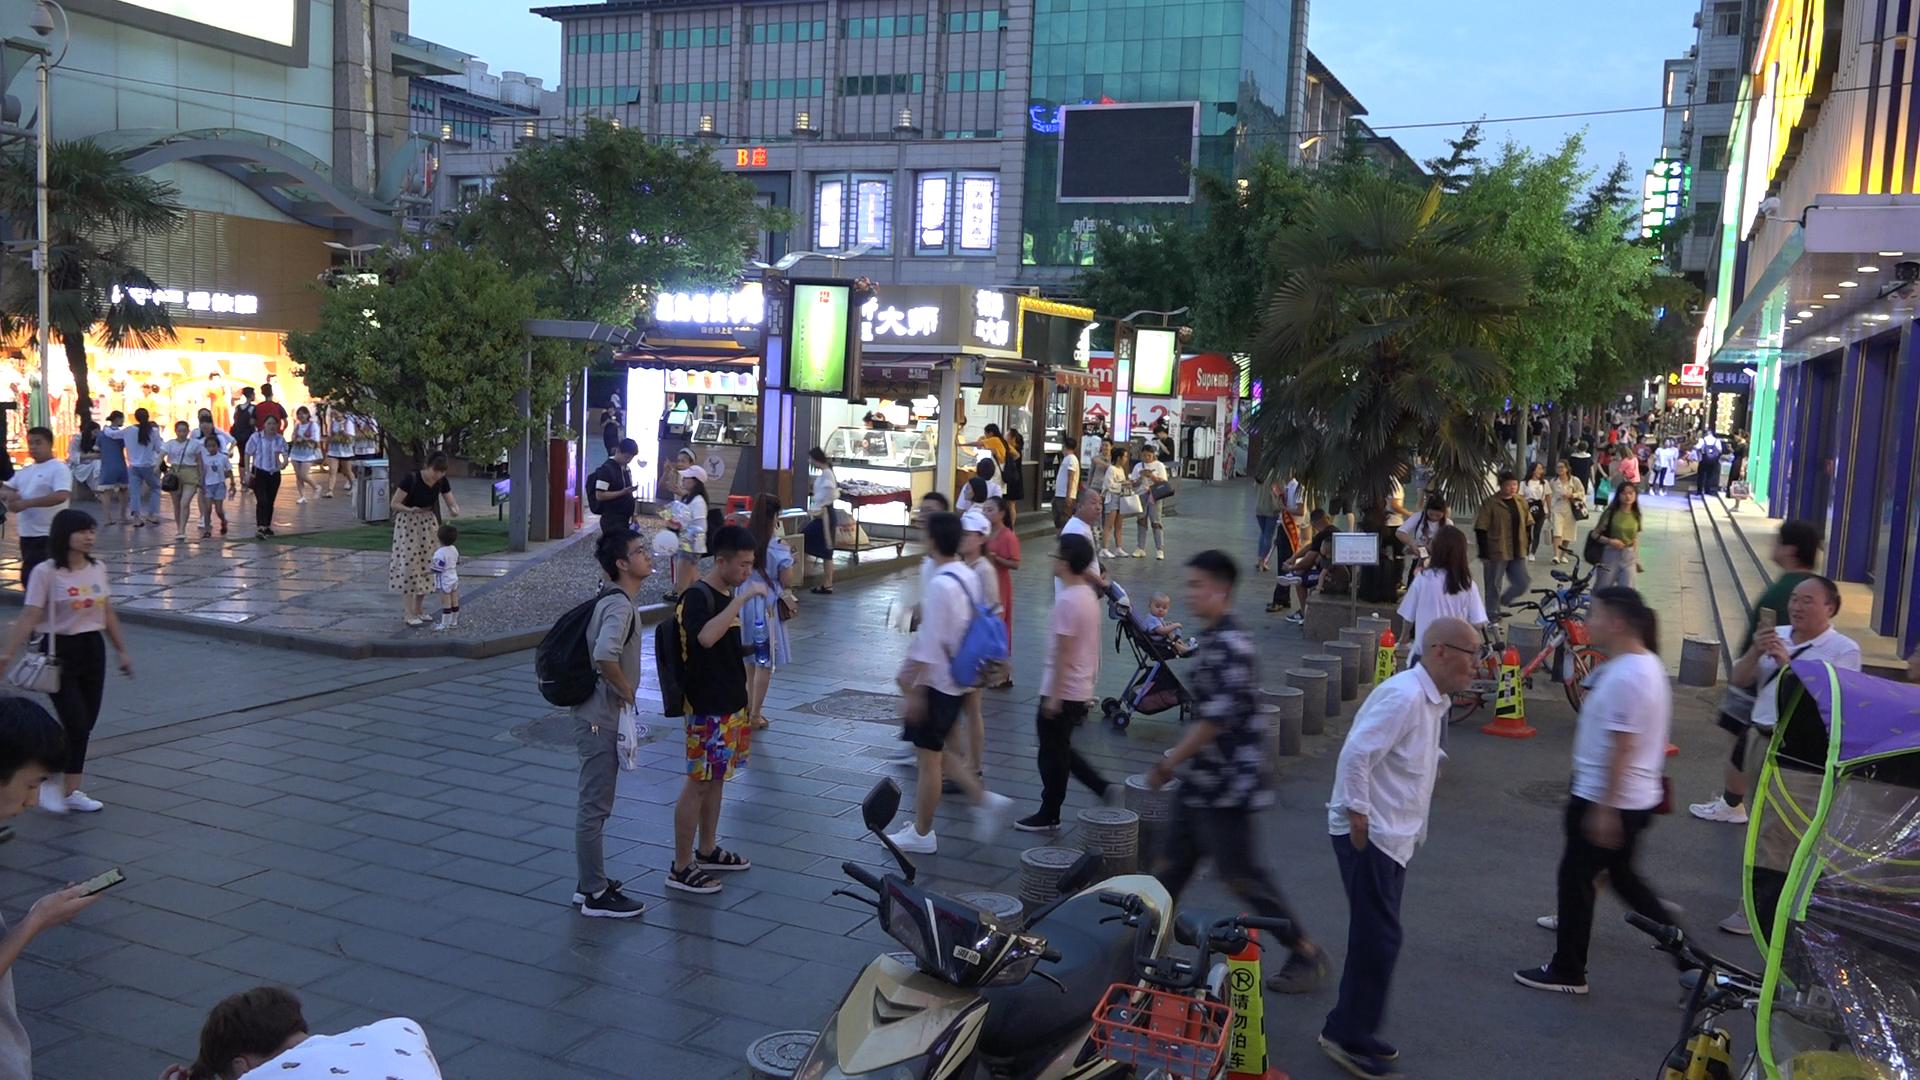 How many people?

81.